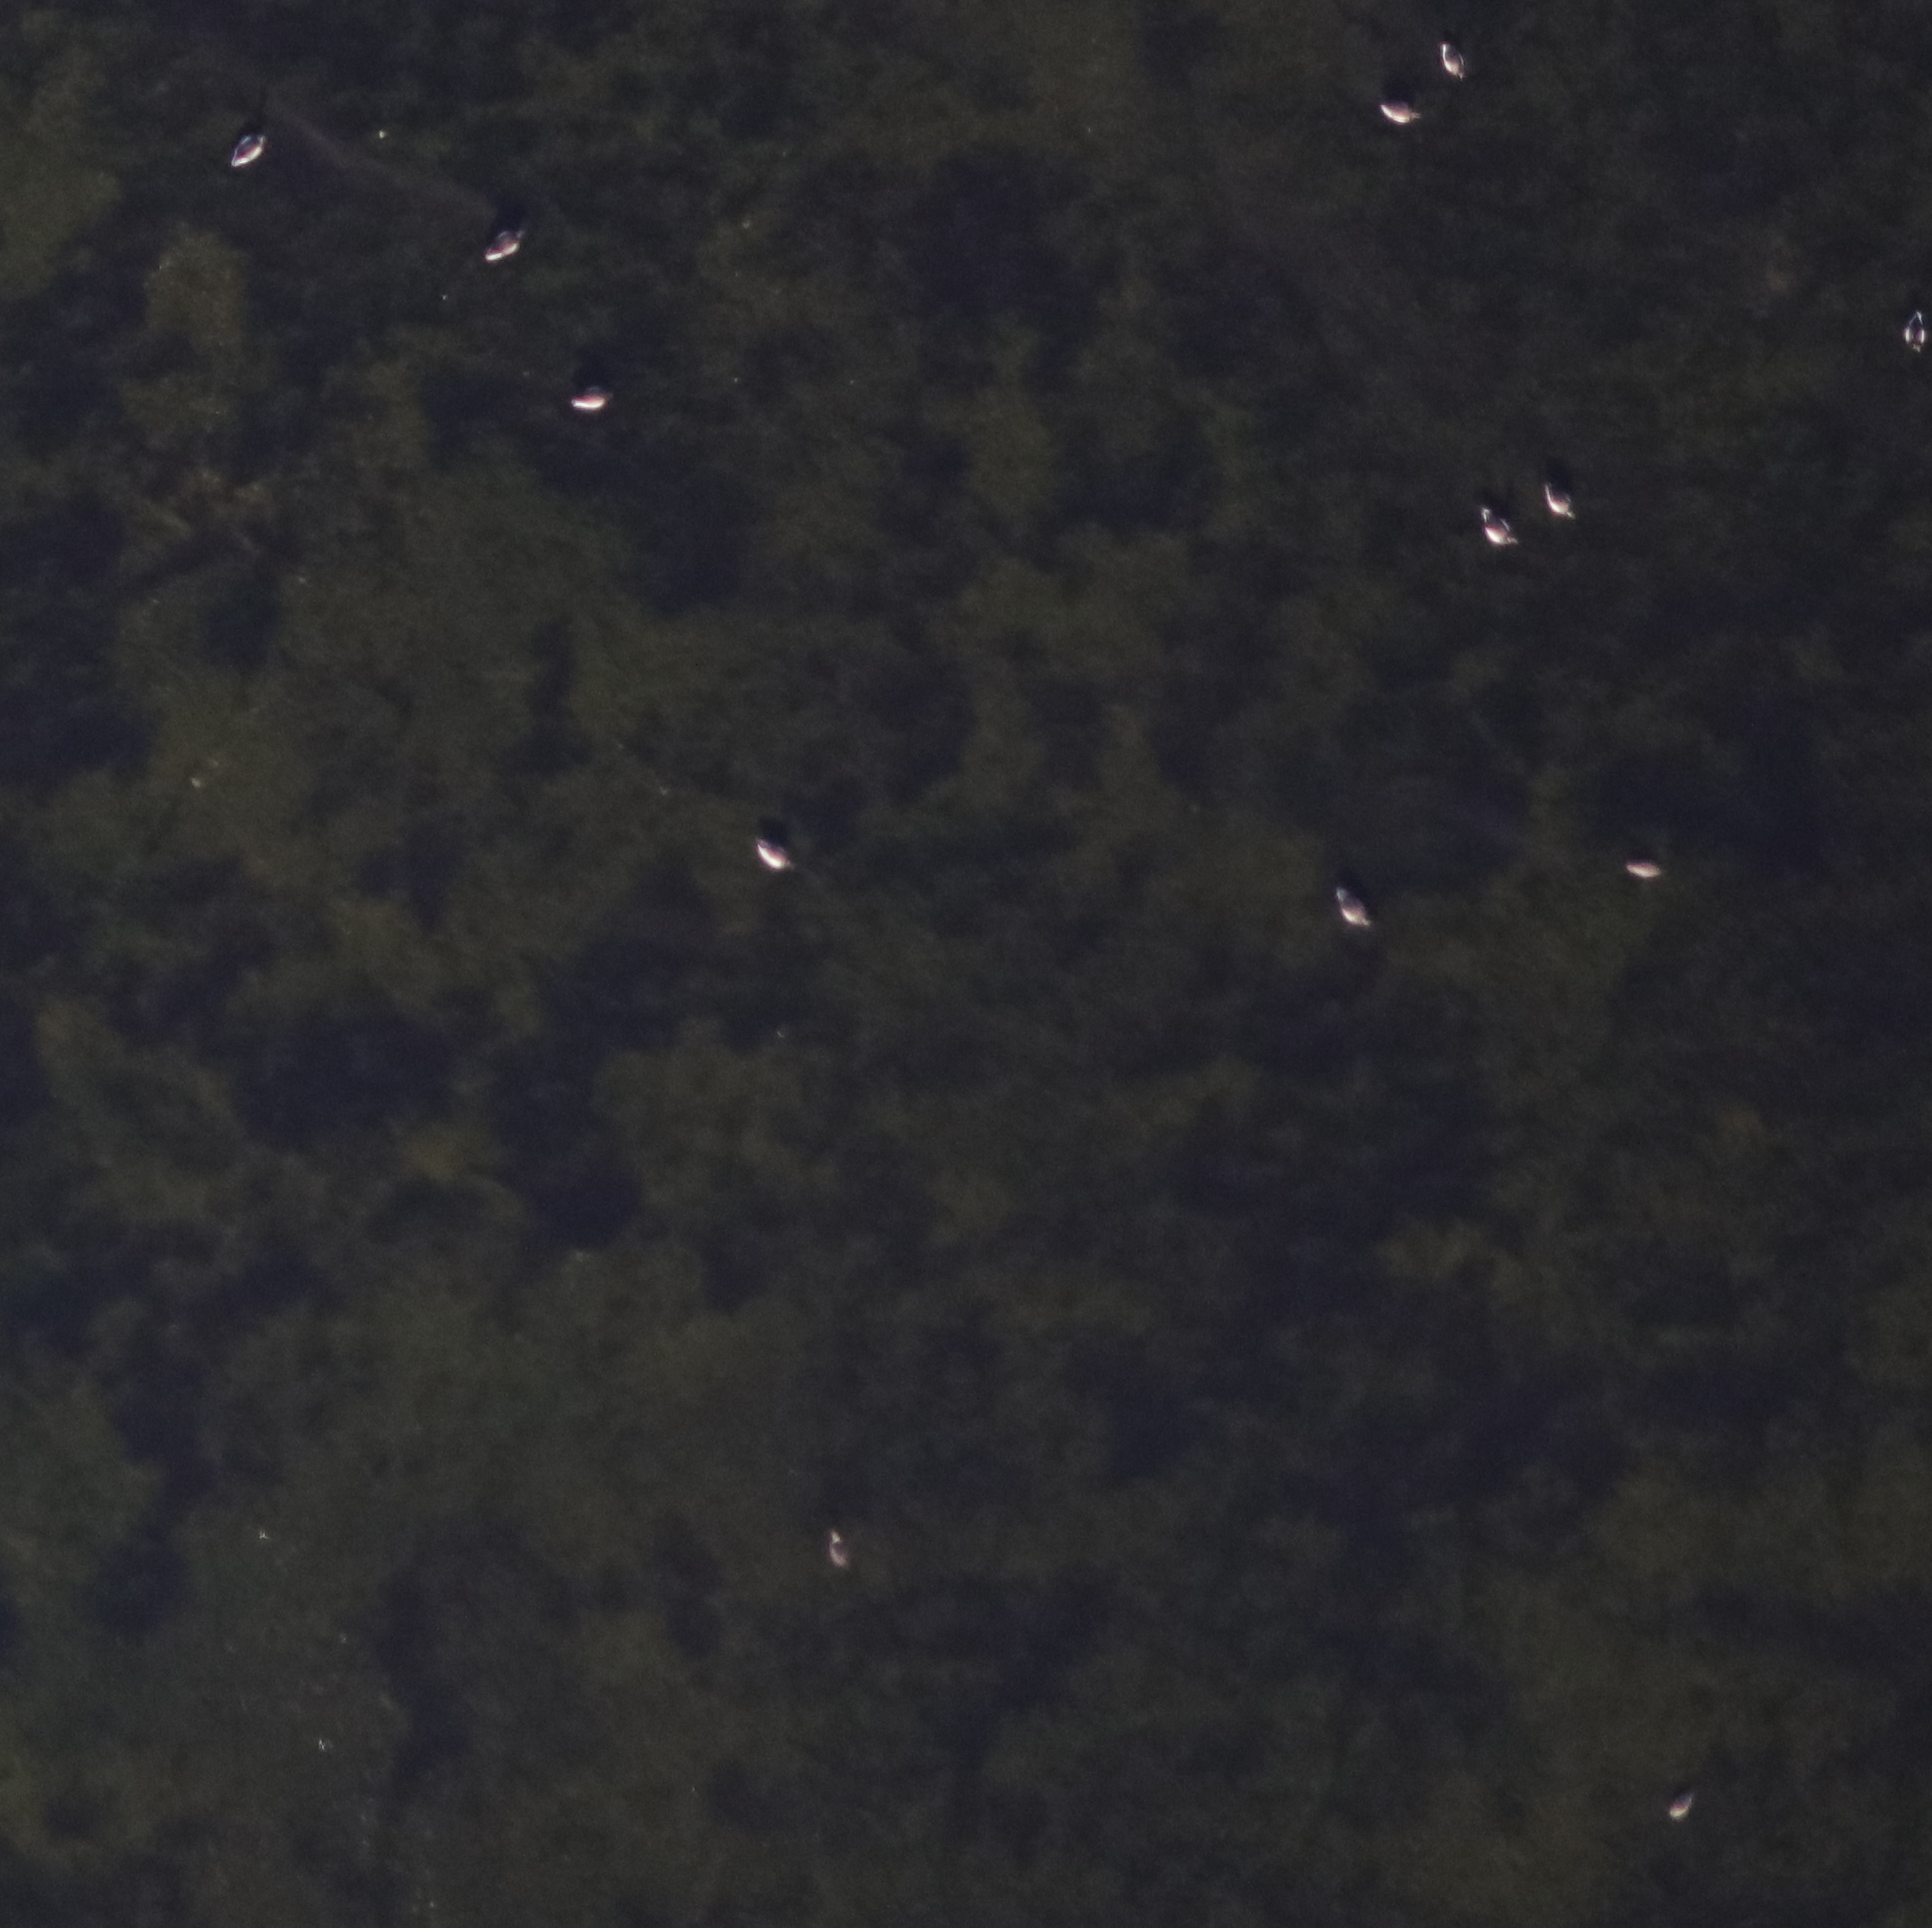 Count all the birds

13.